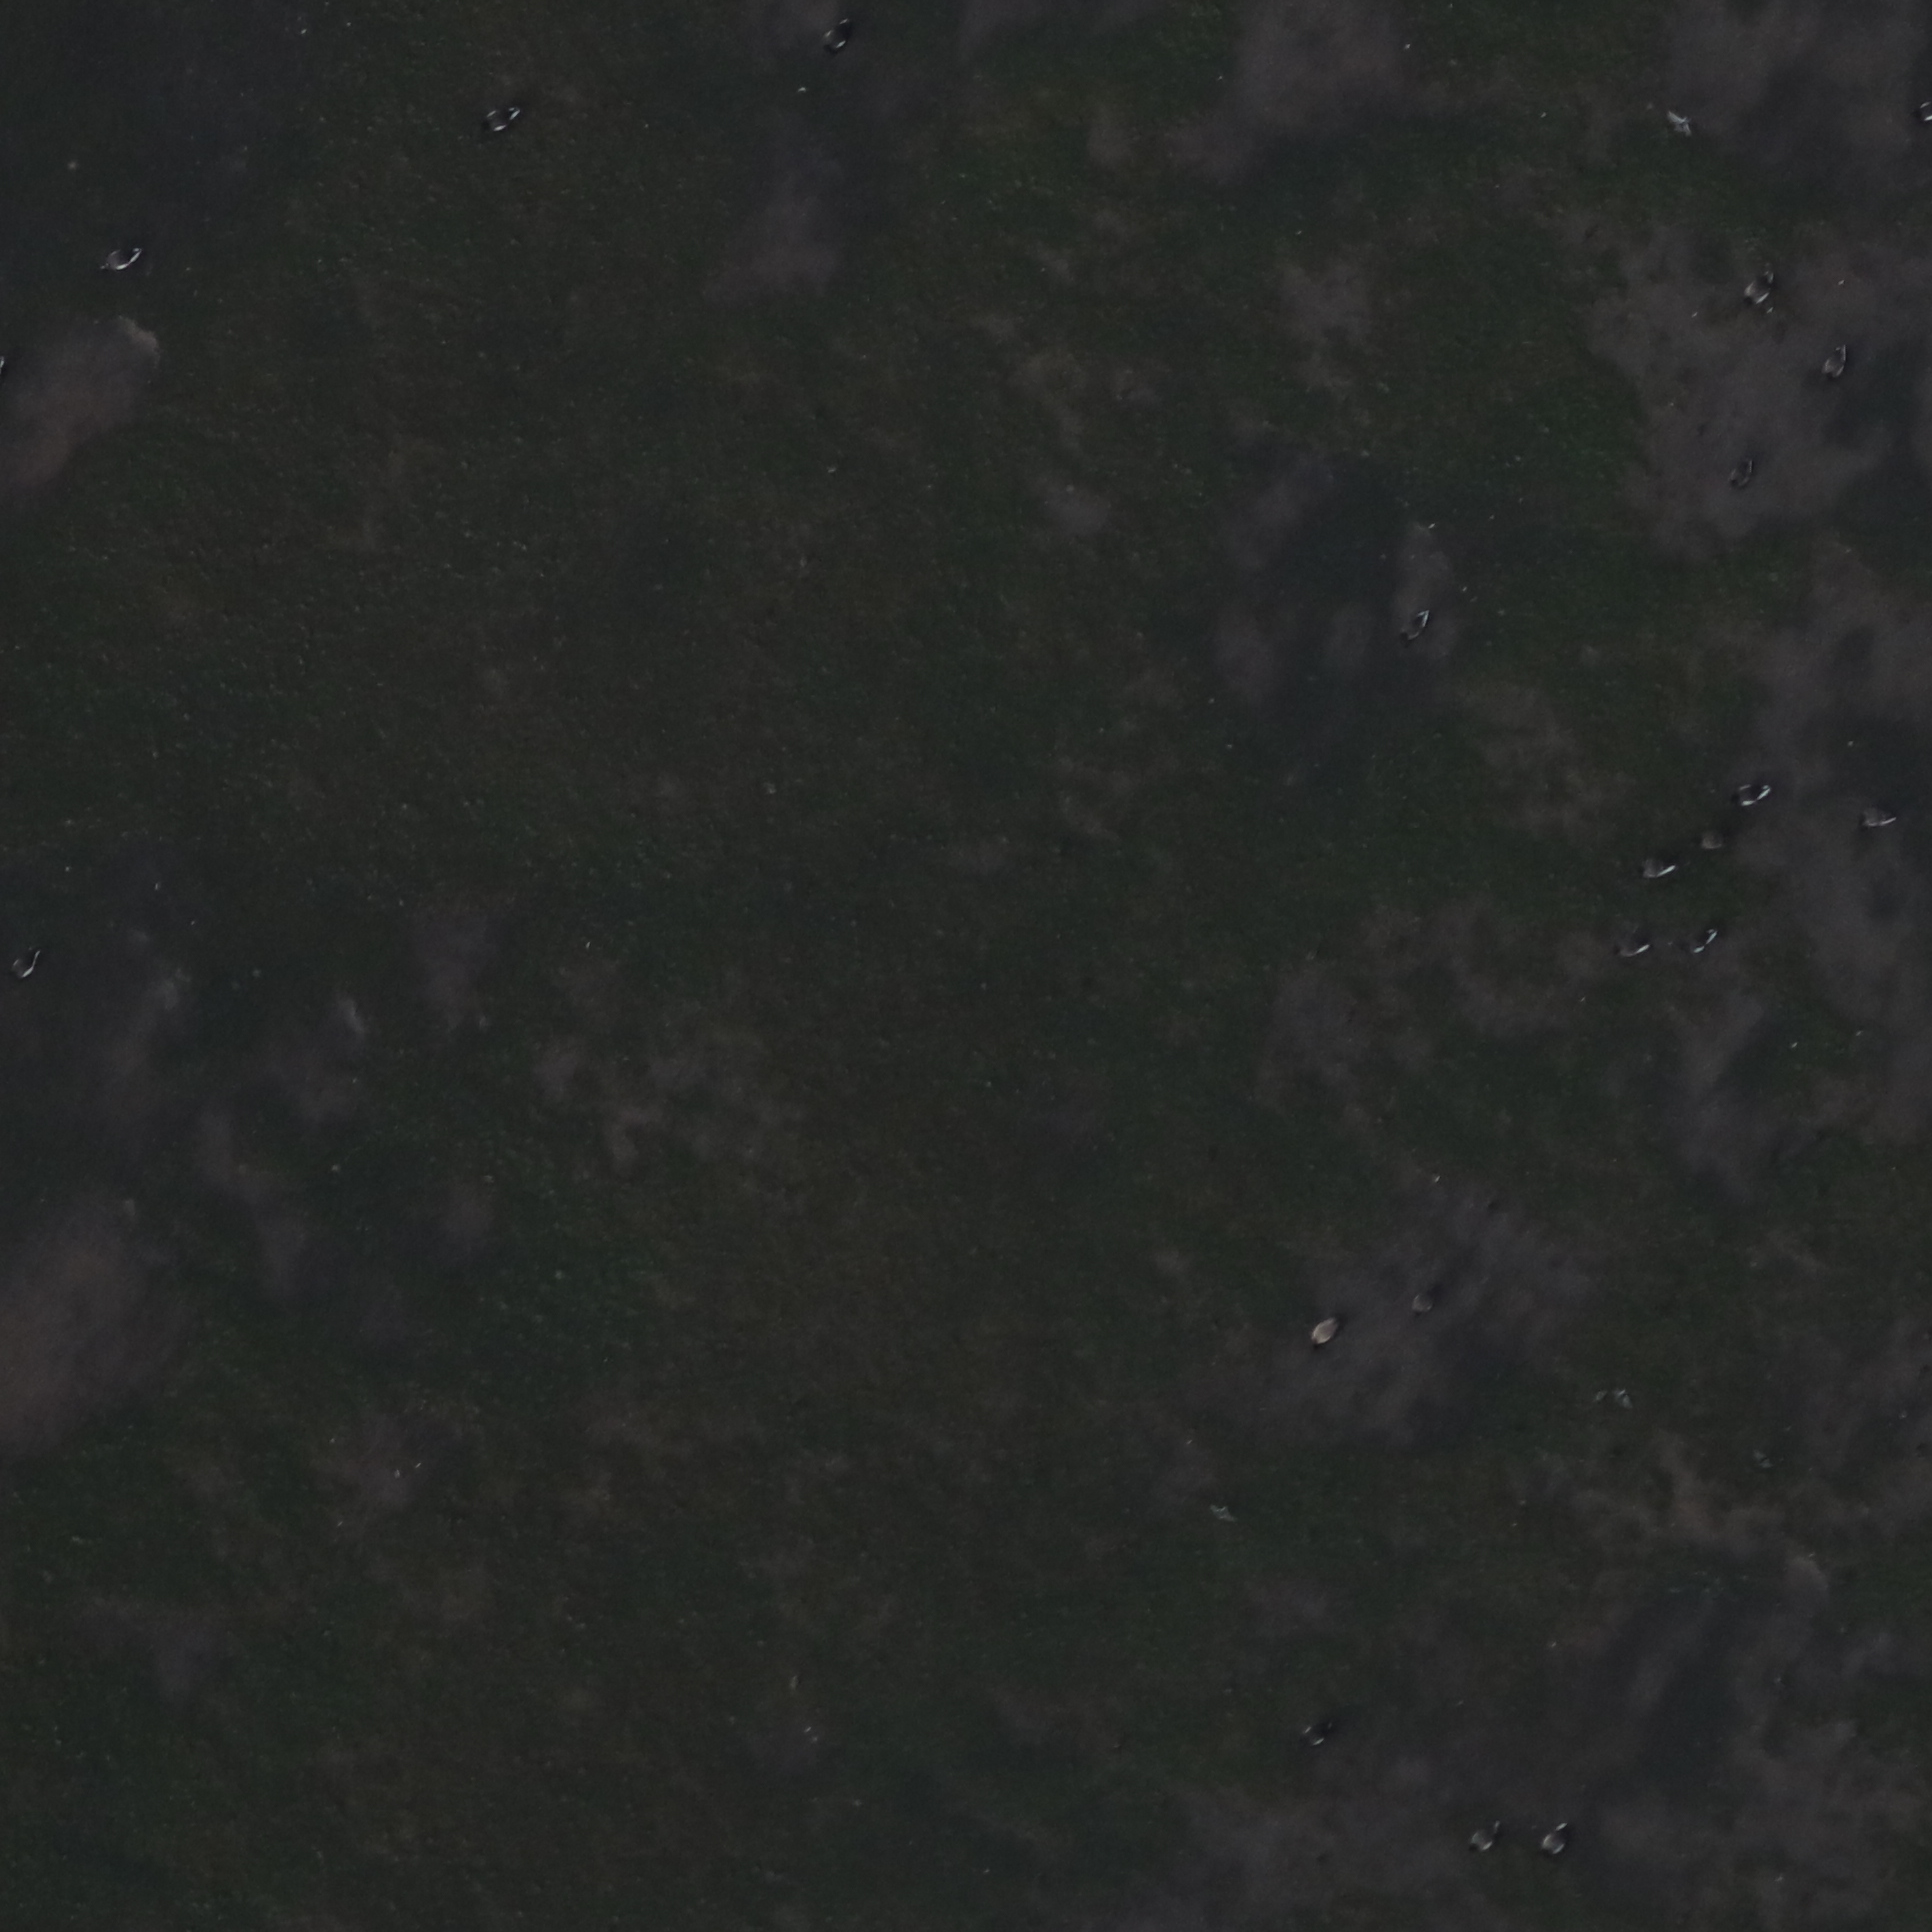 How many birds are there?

19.